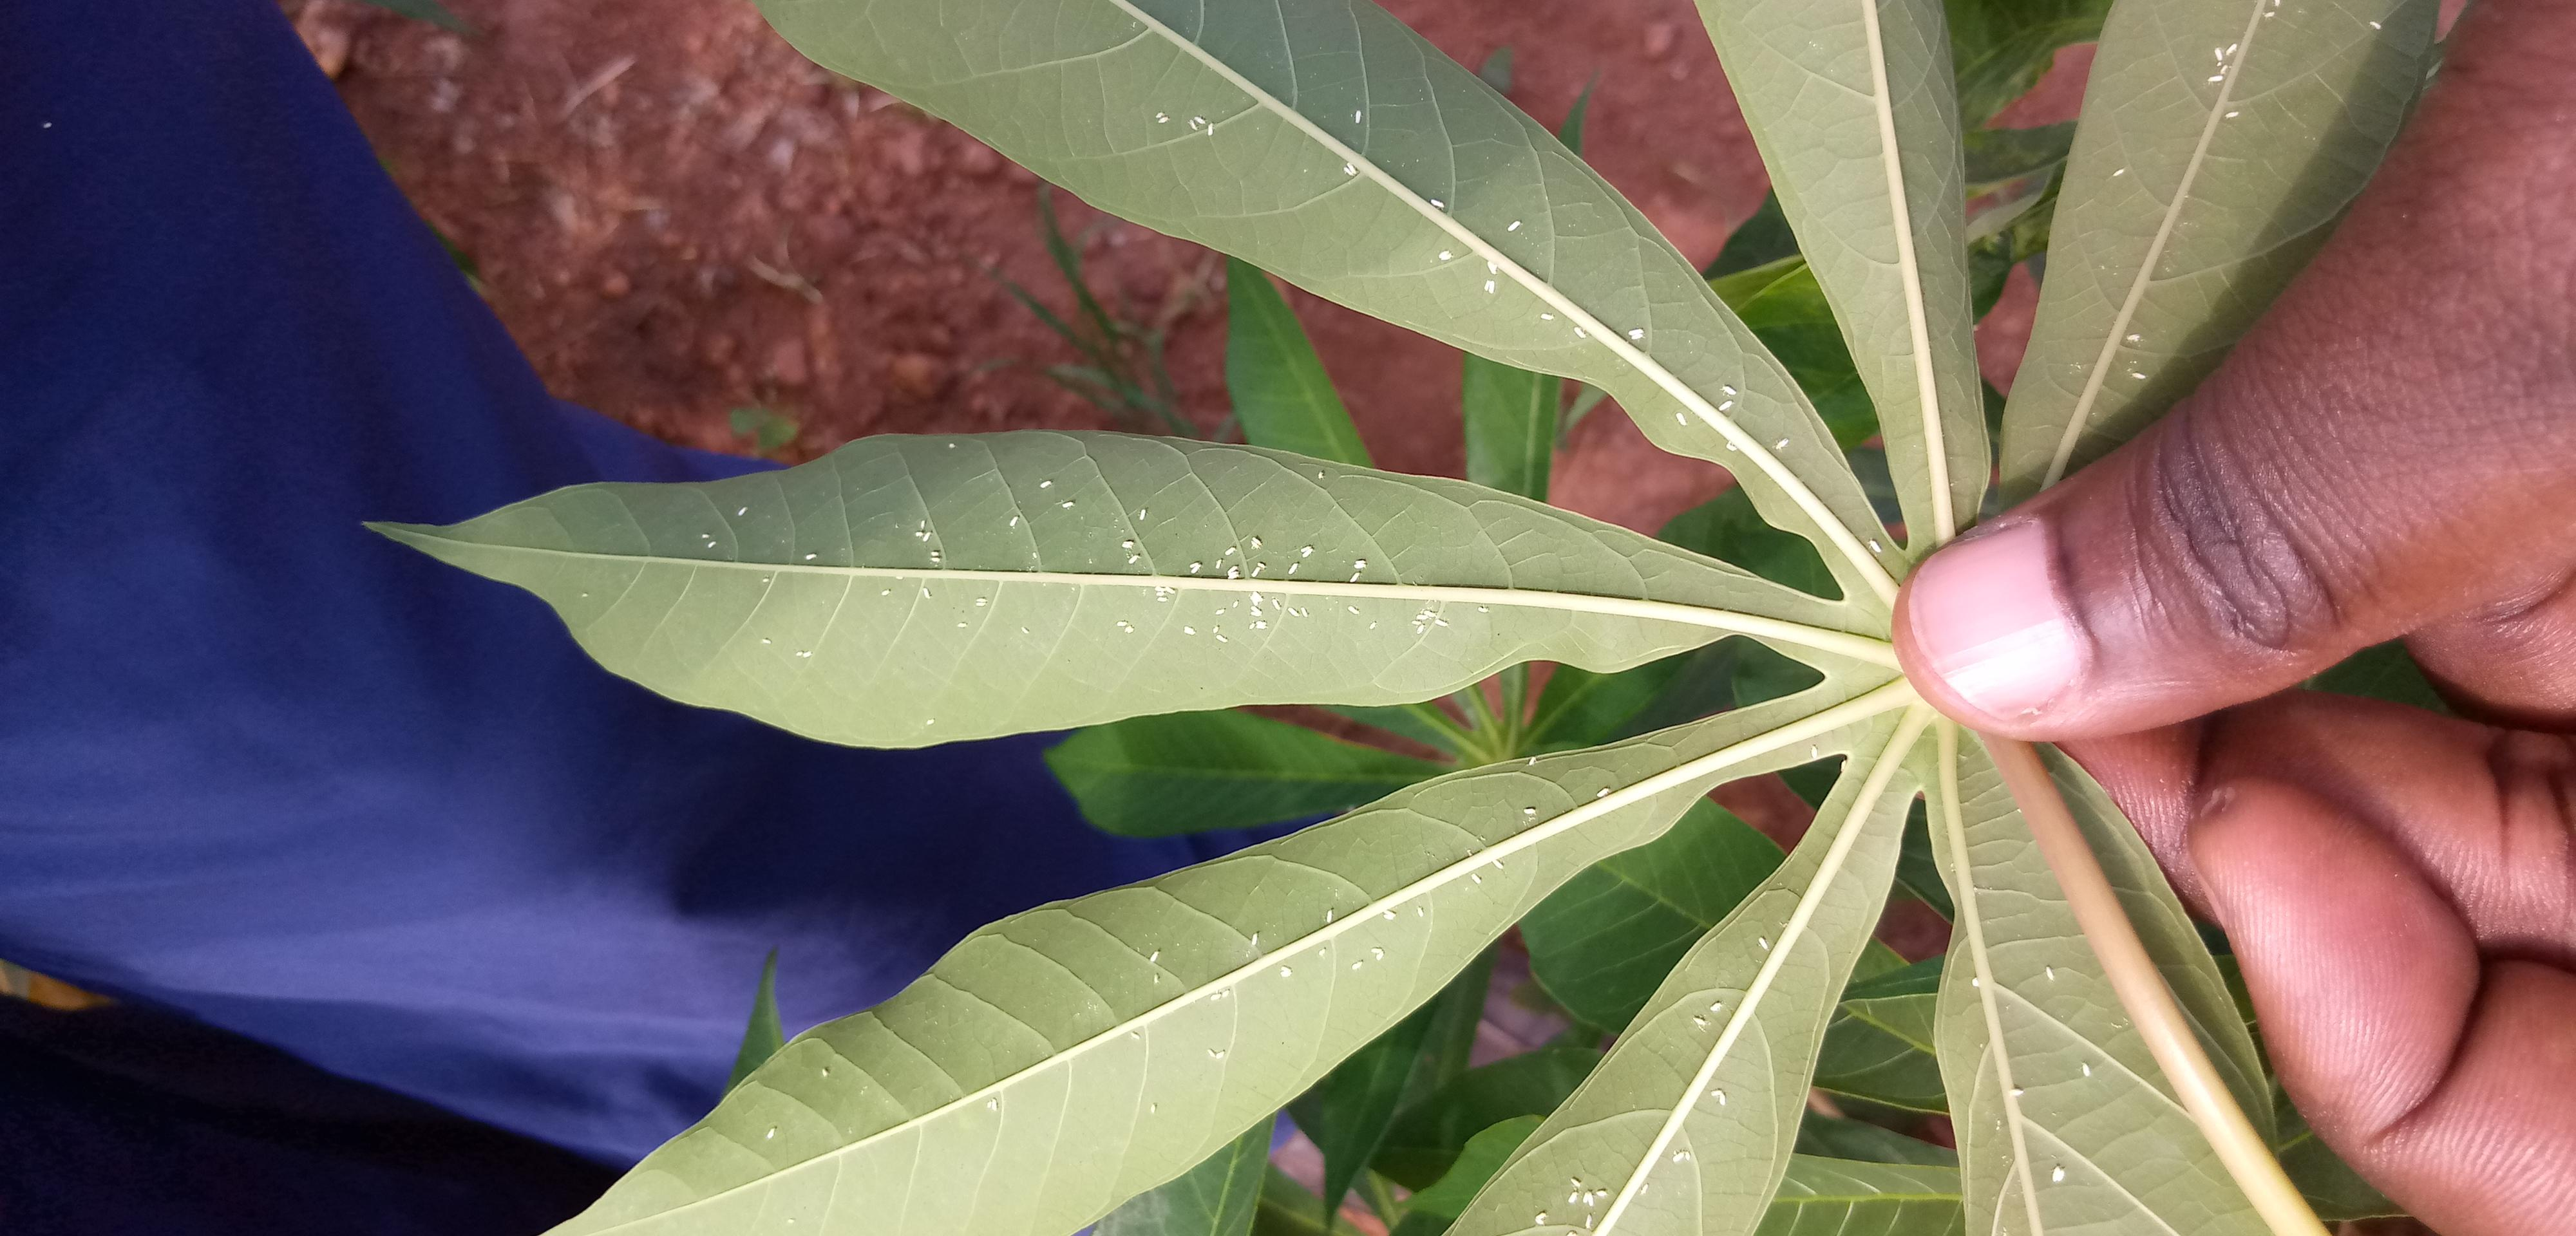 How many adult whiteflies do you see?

167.